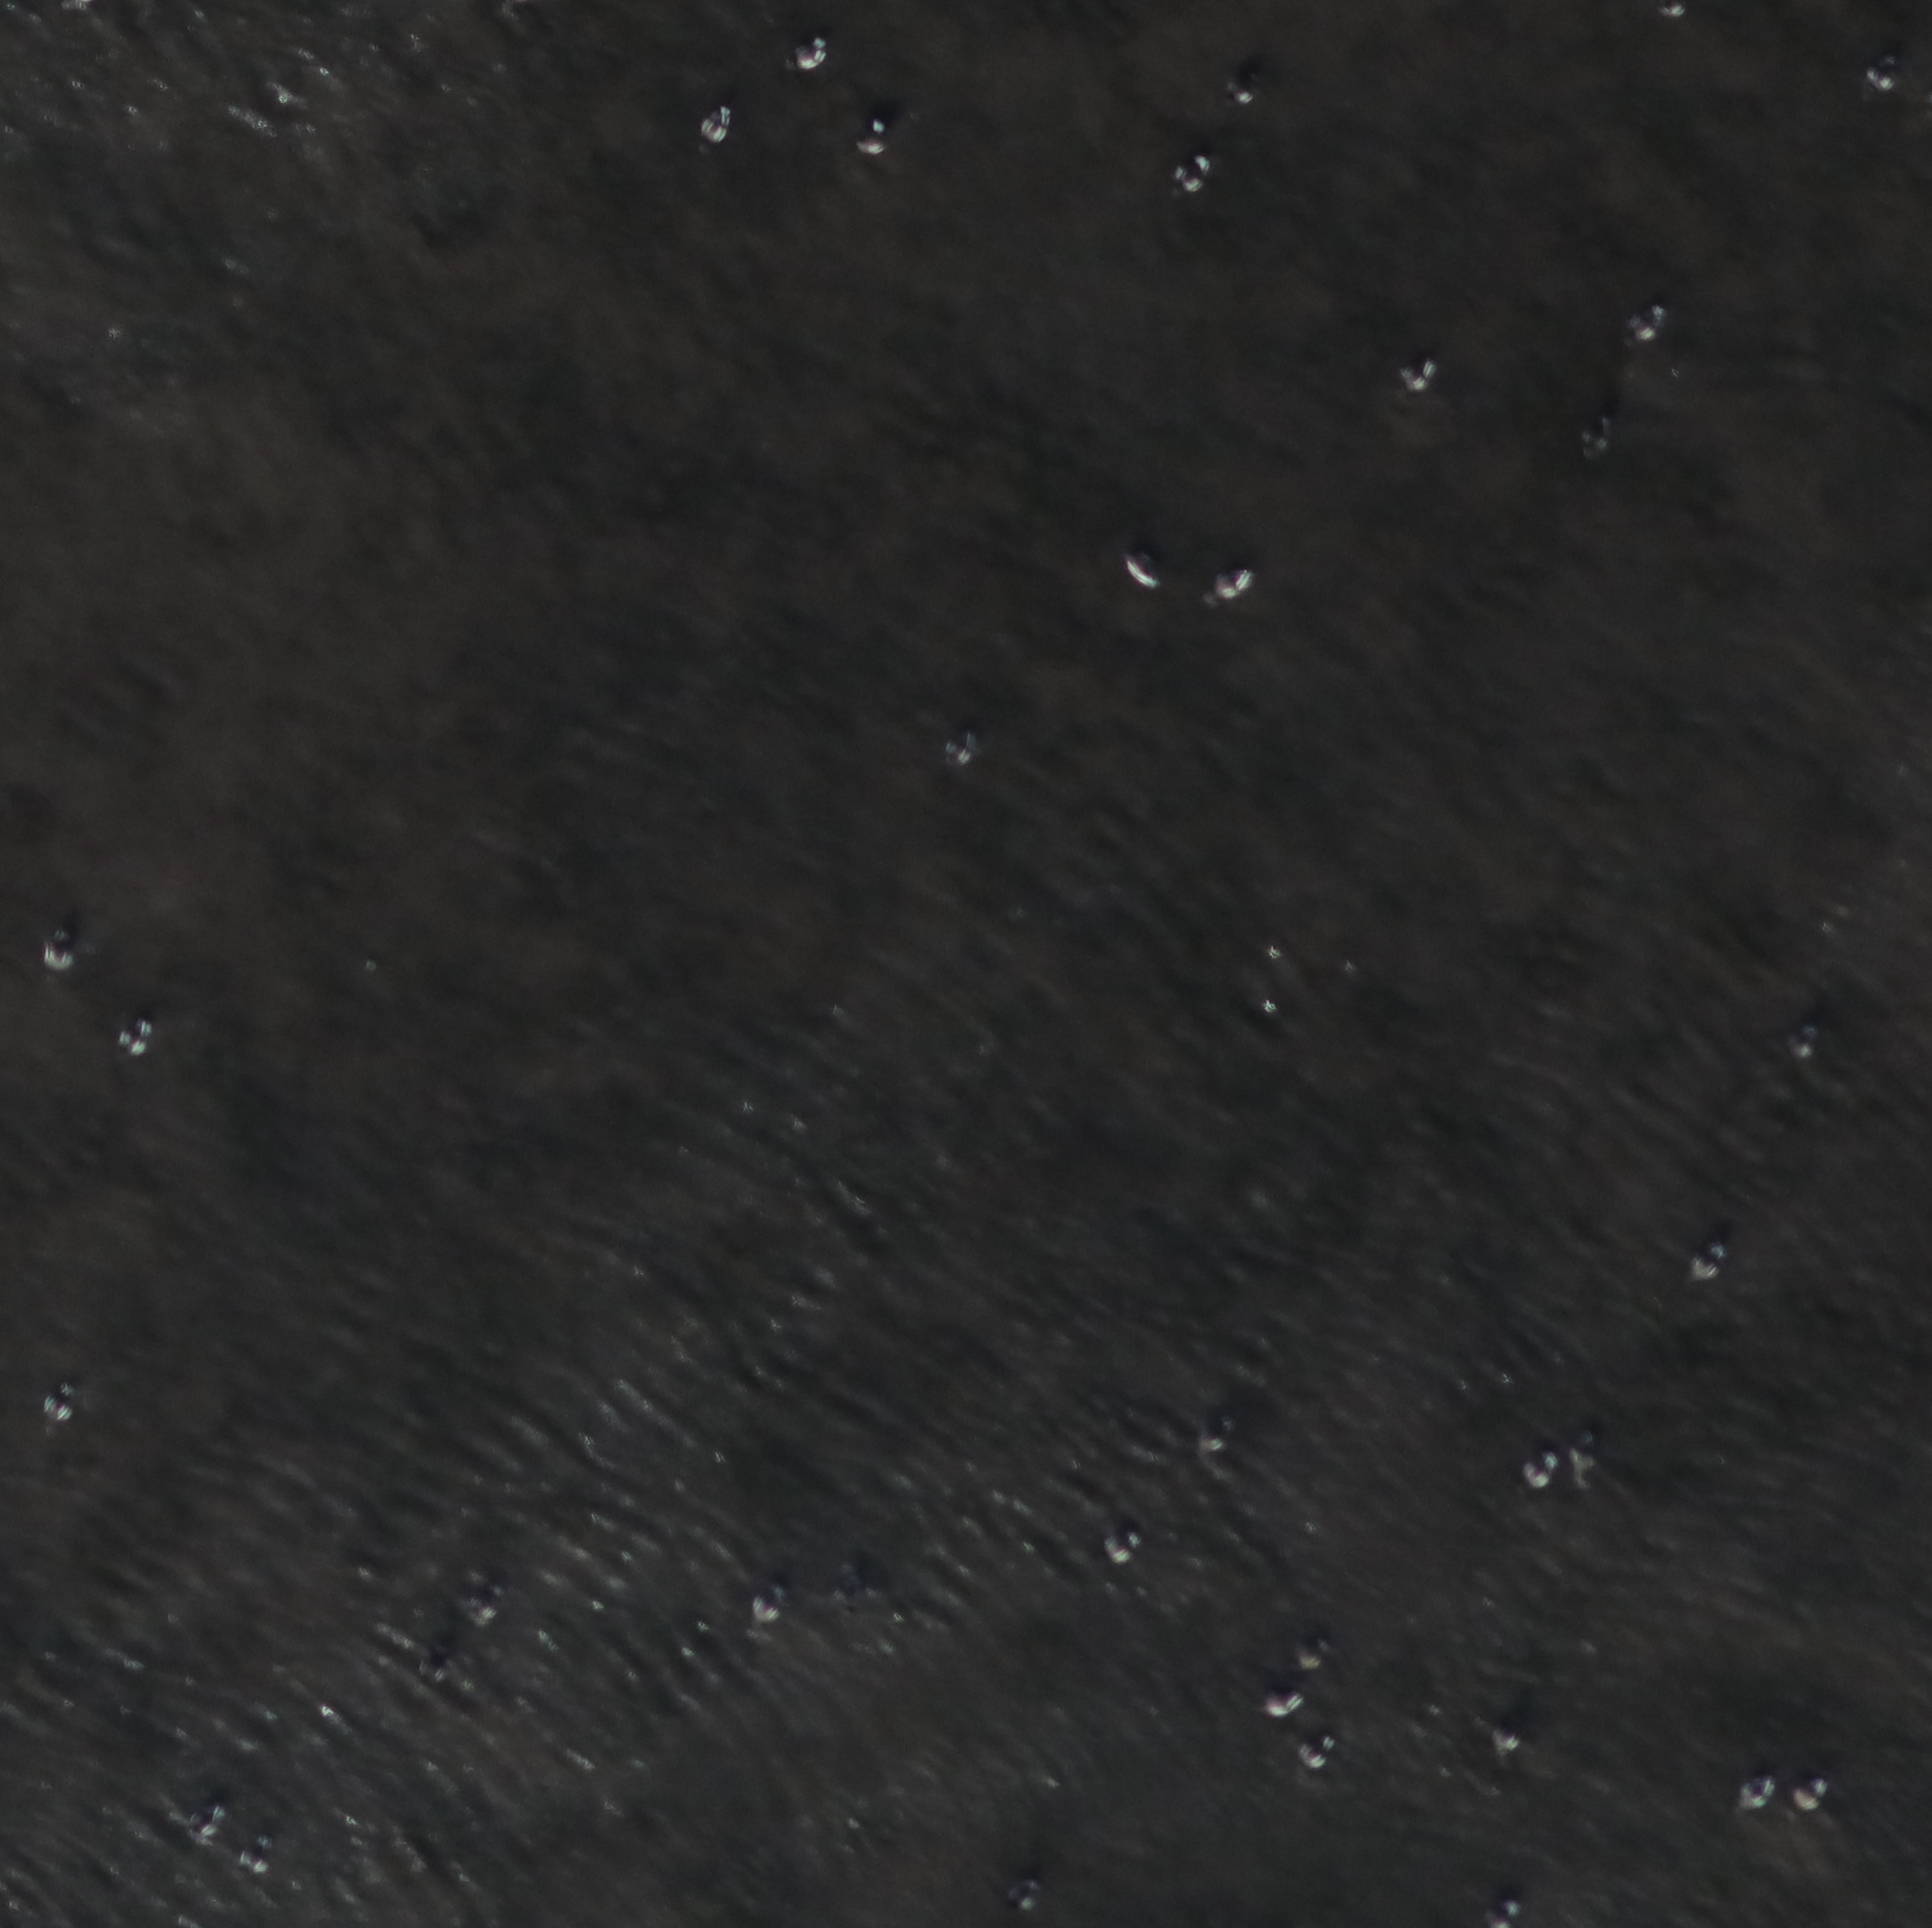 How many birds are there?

35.